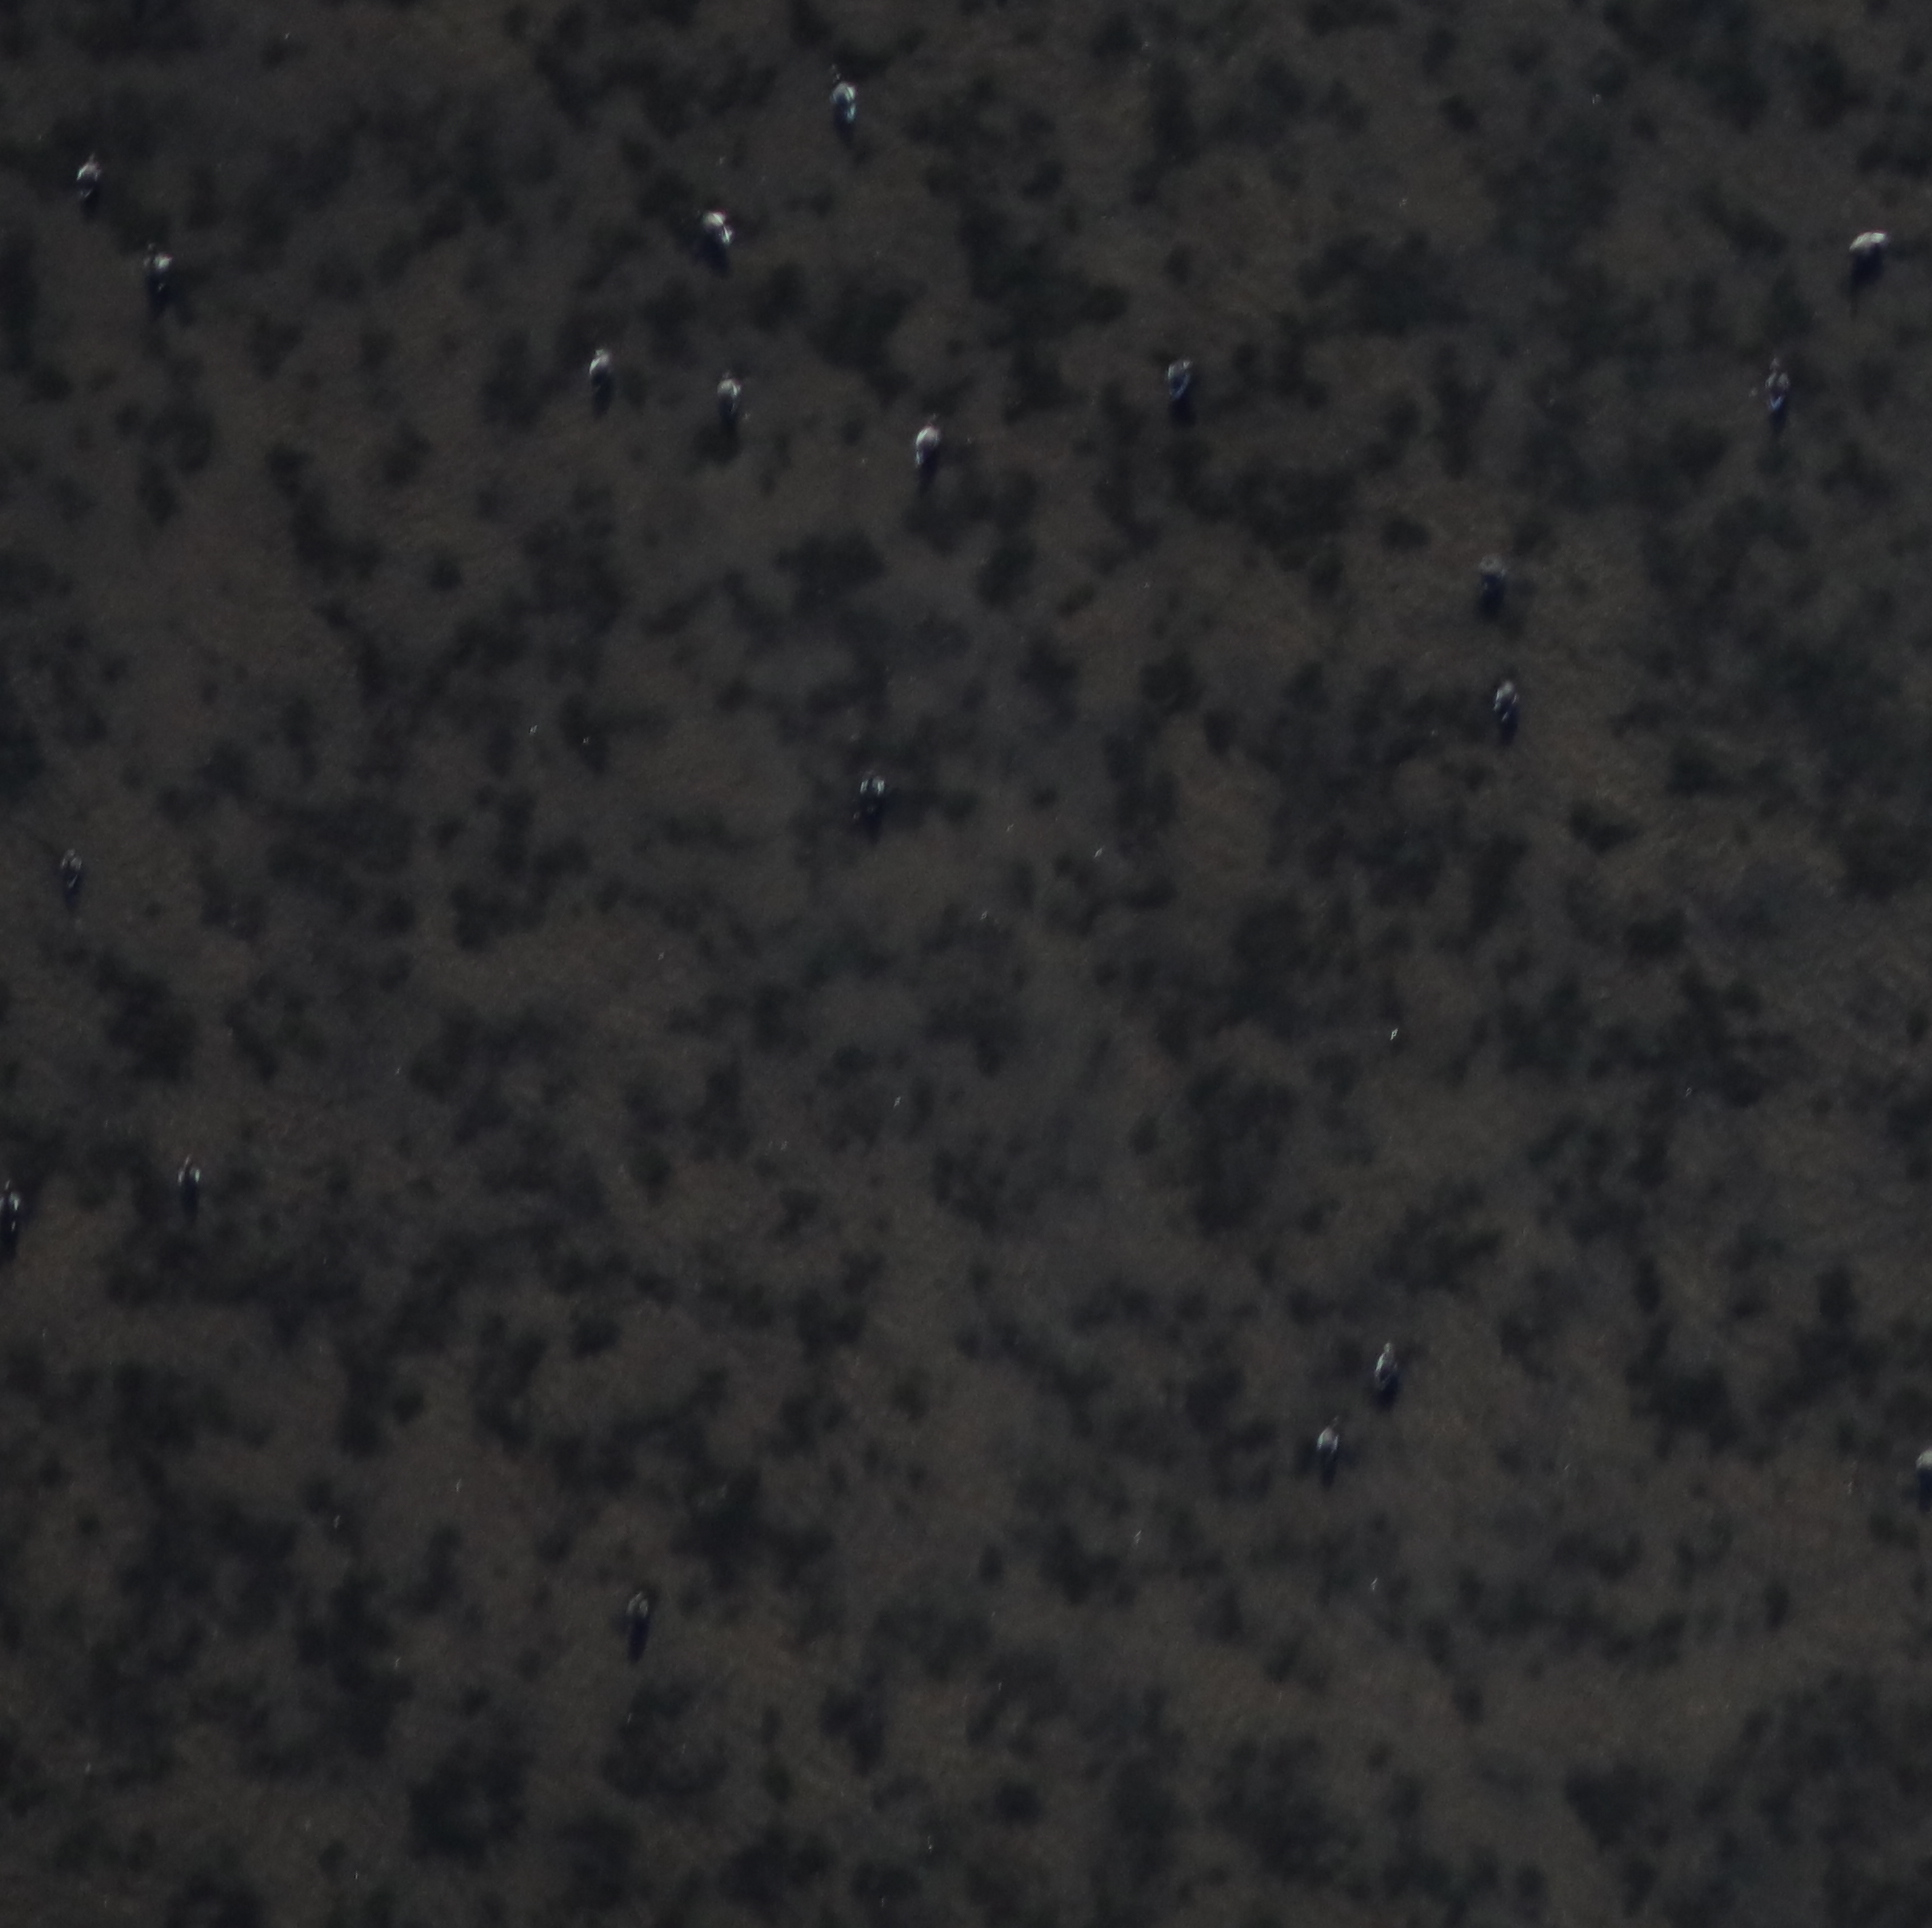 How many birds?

18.